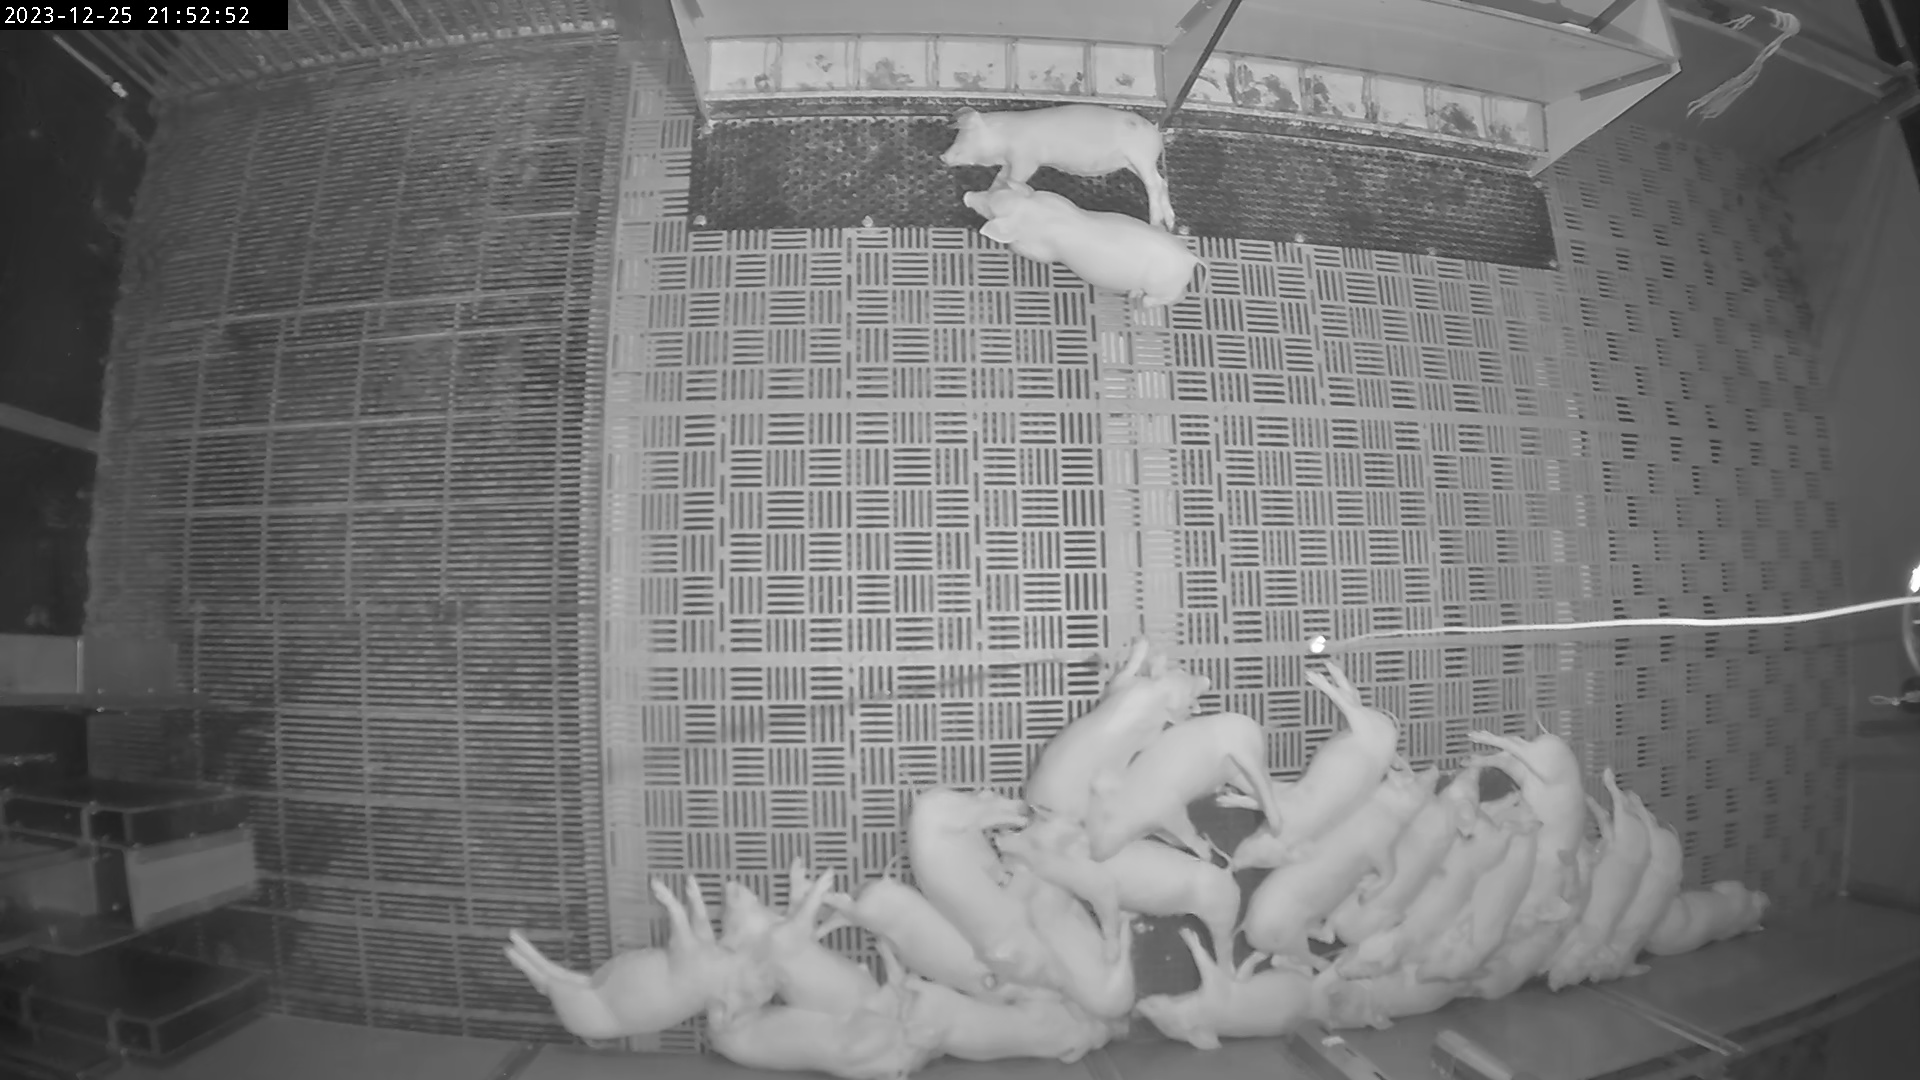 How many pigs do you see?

24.